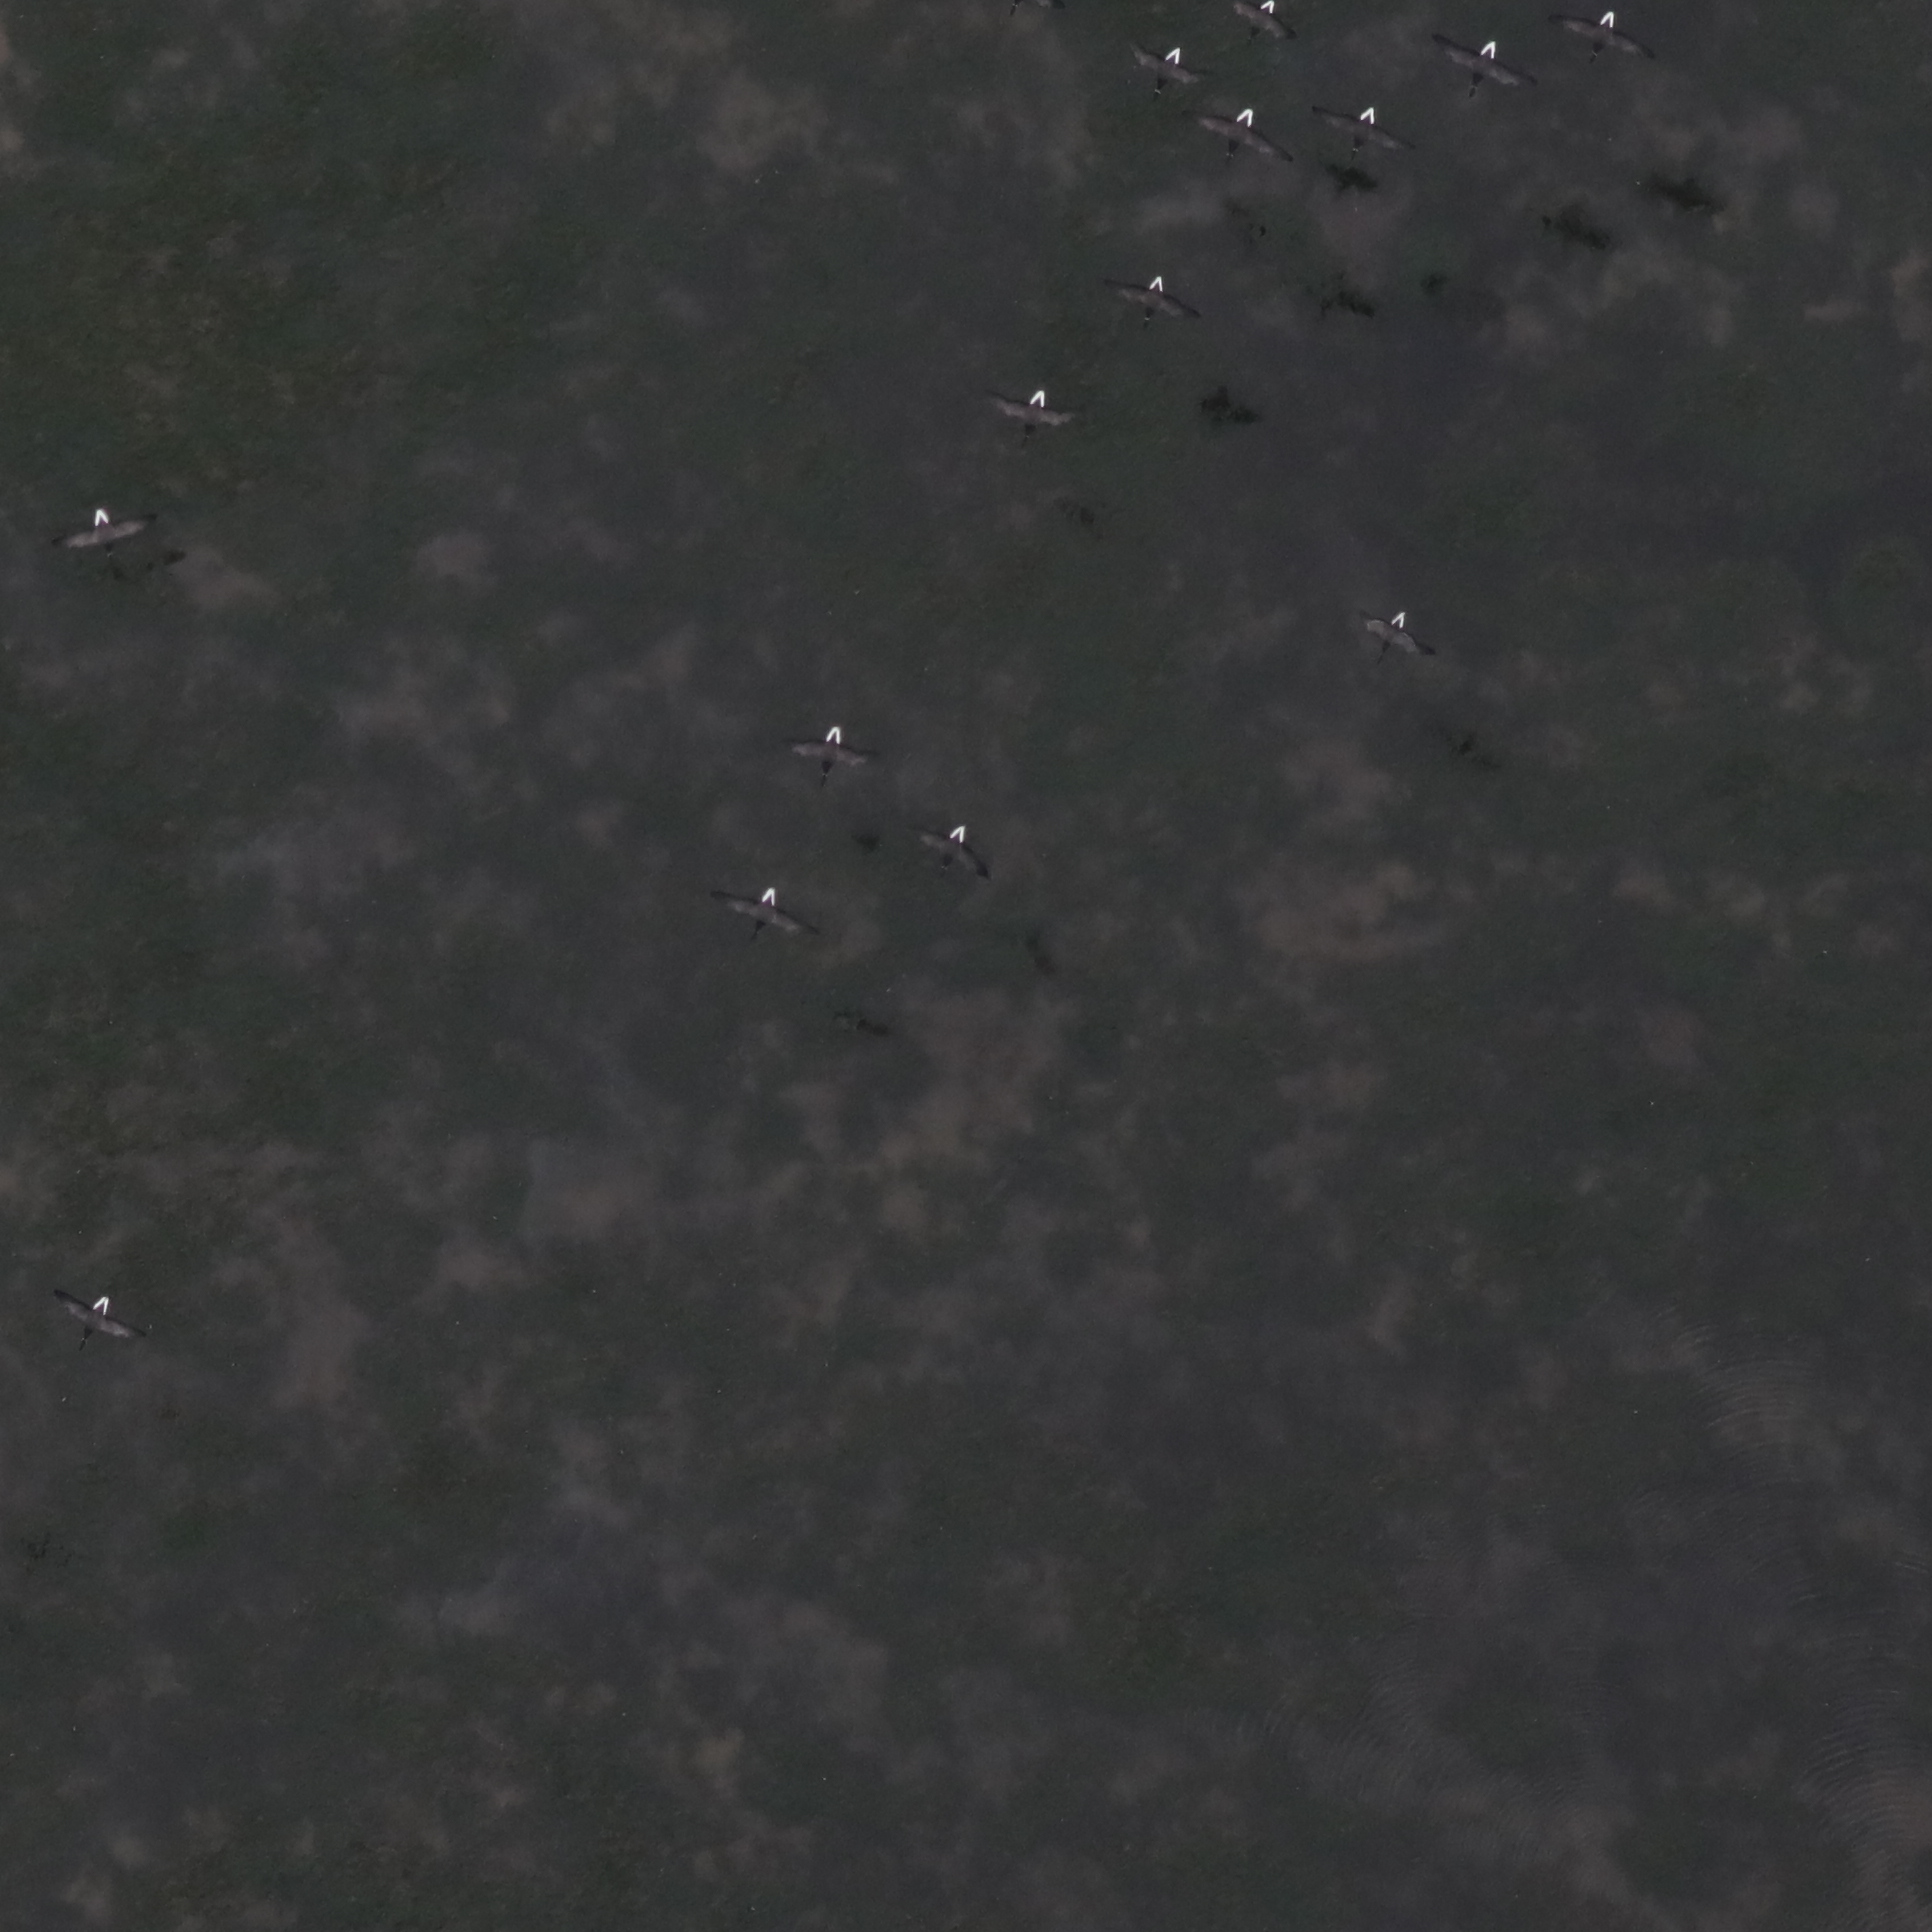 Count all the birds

14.